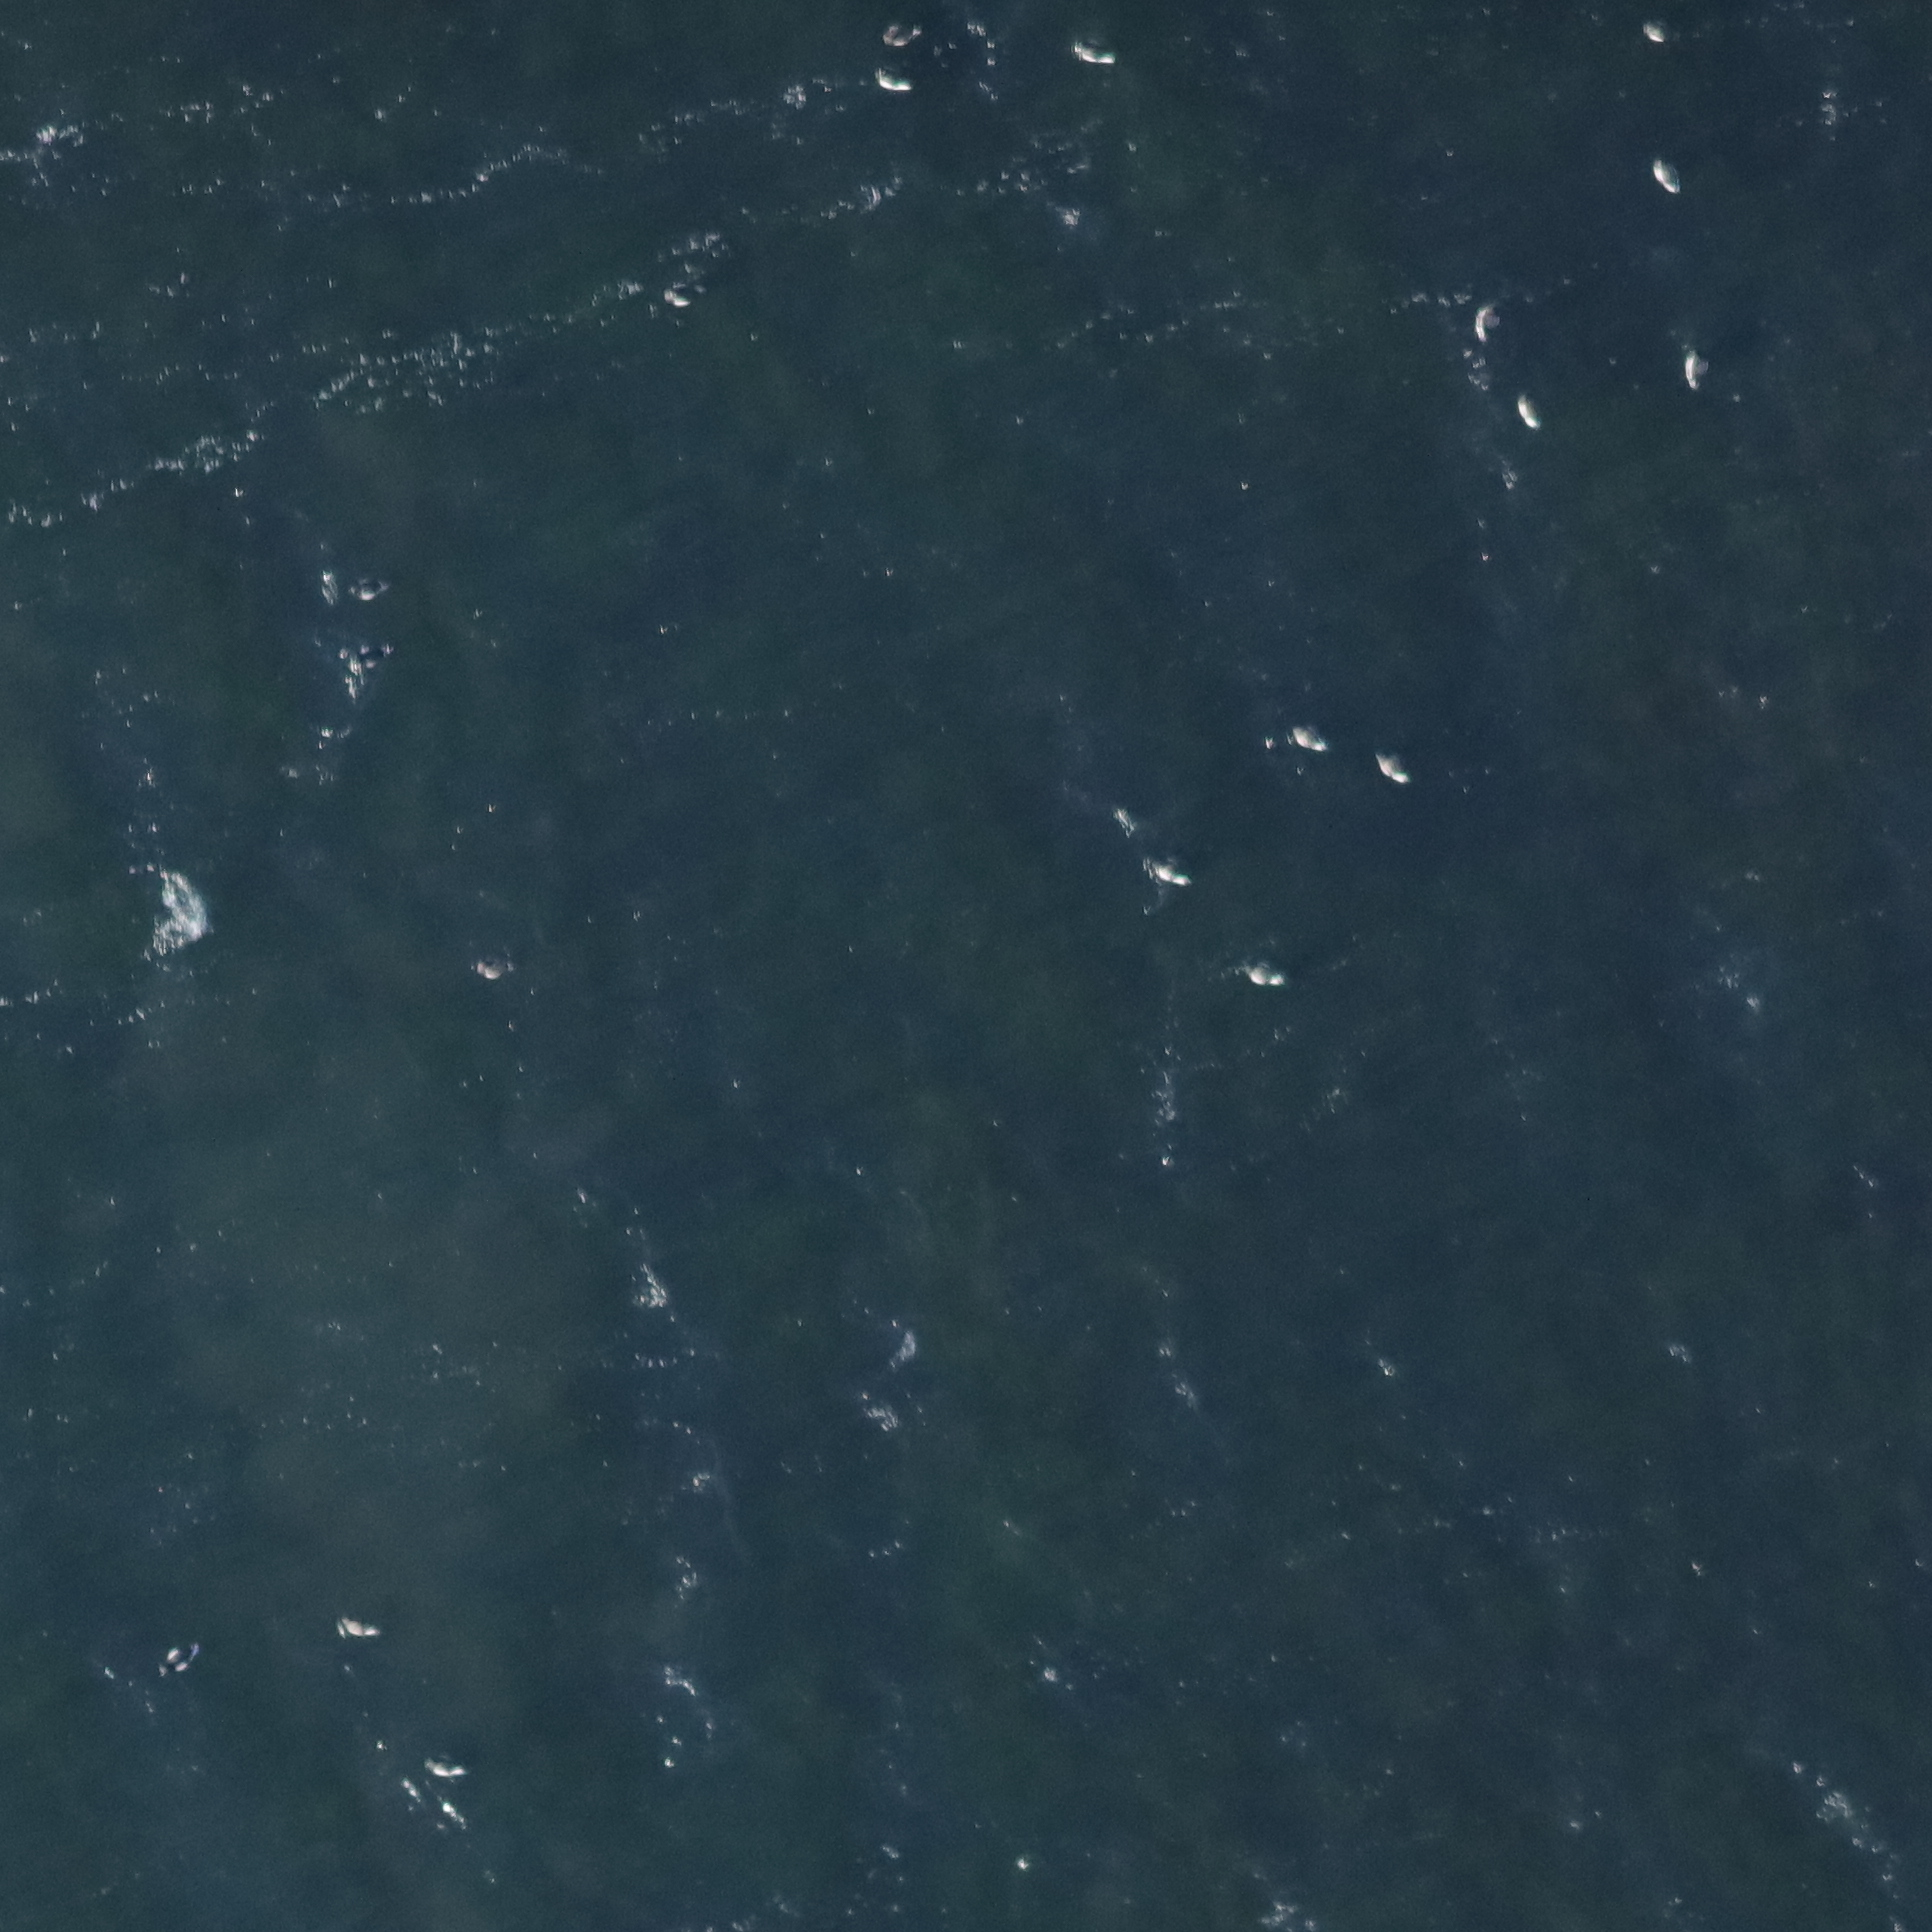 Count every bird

18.